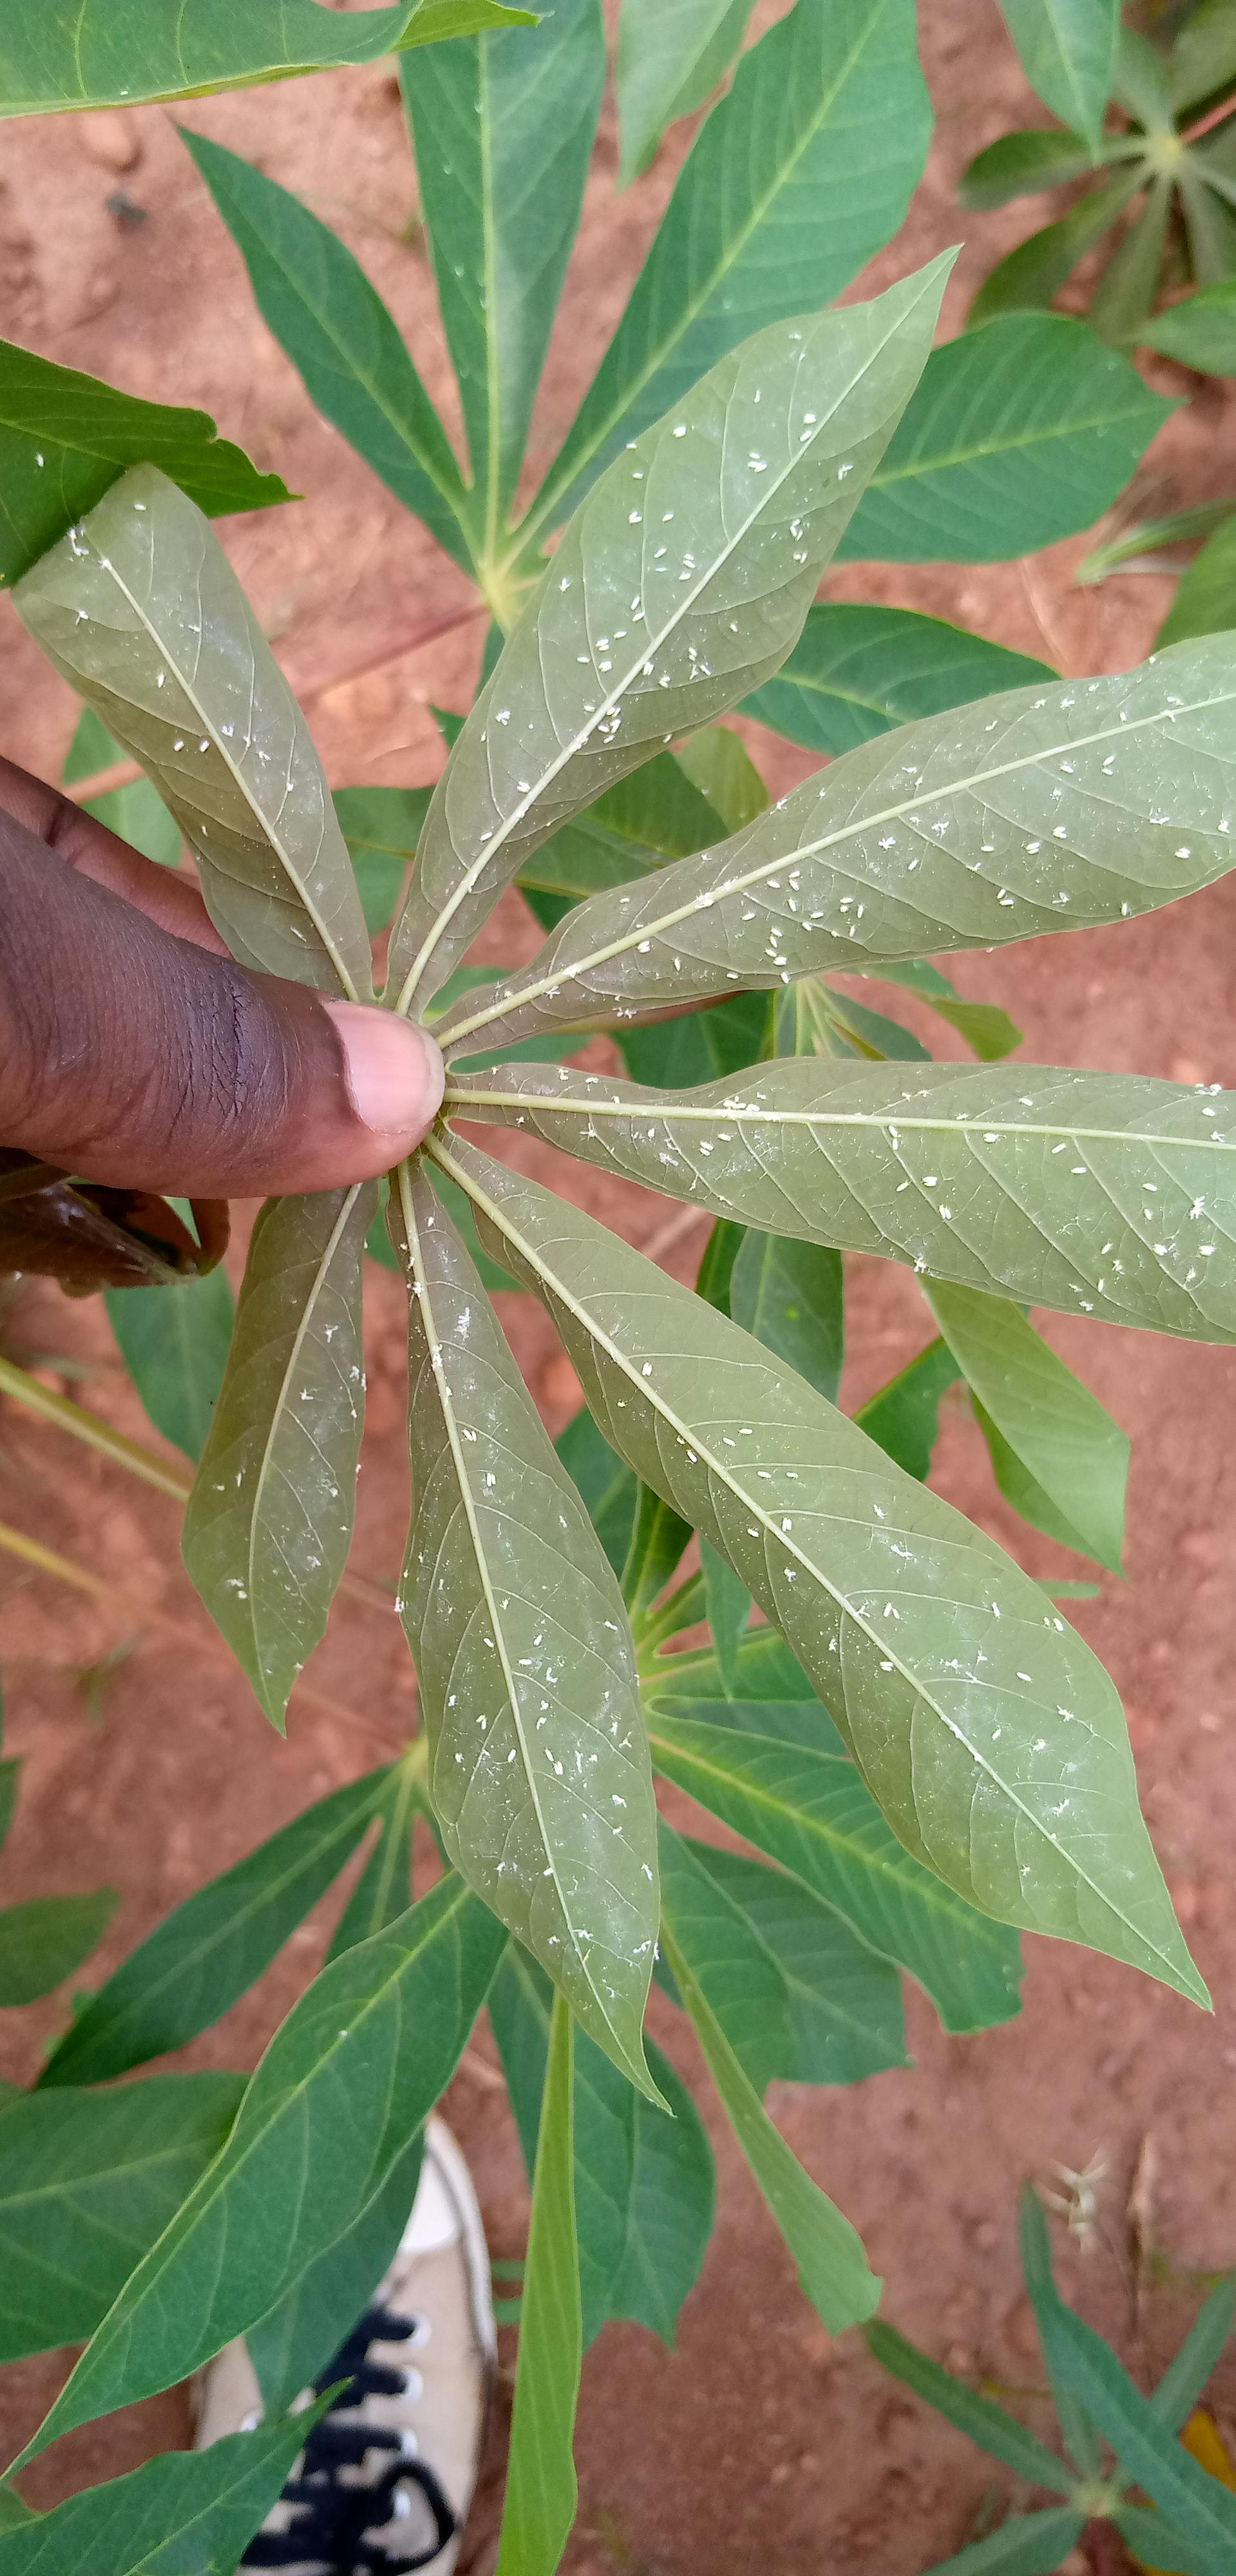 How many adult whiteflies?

125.